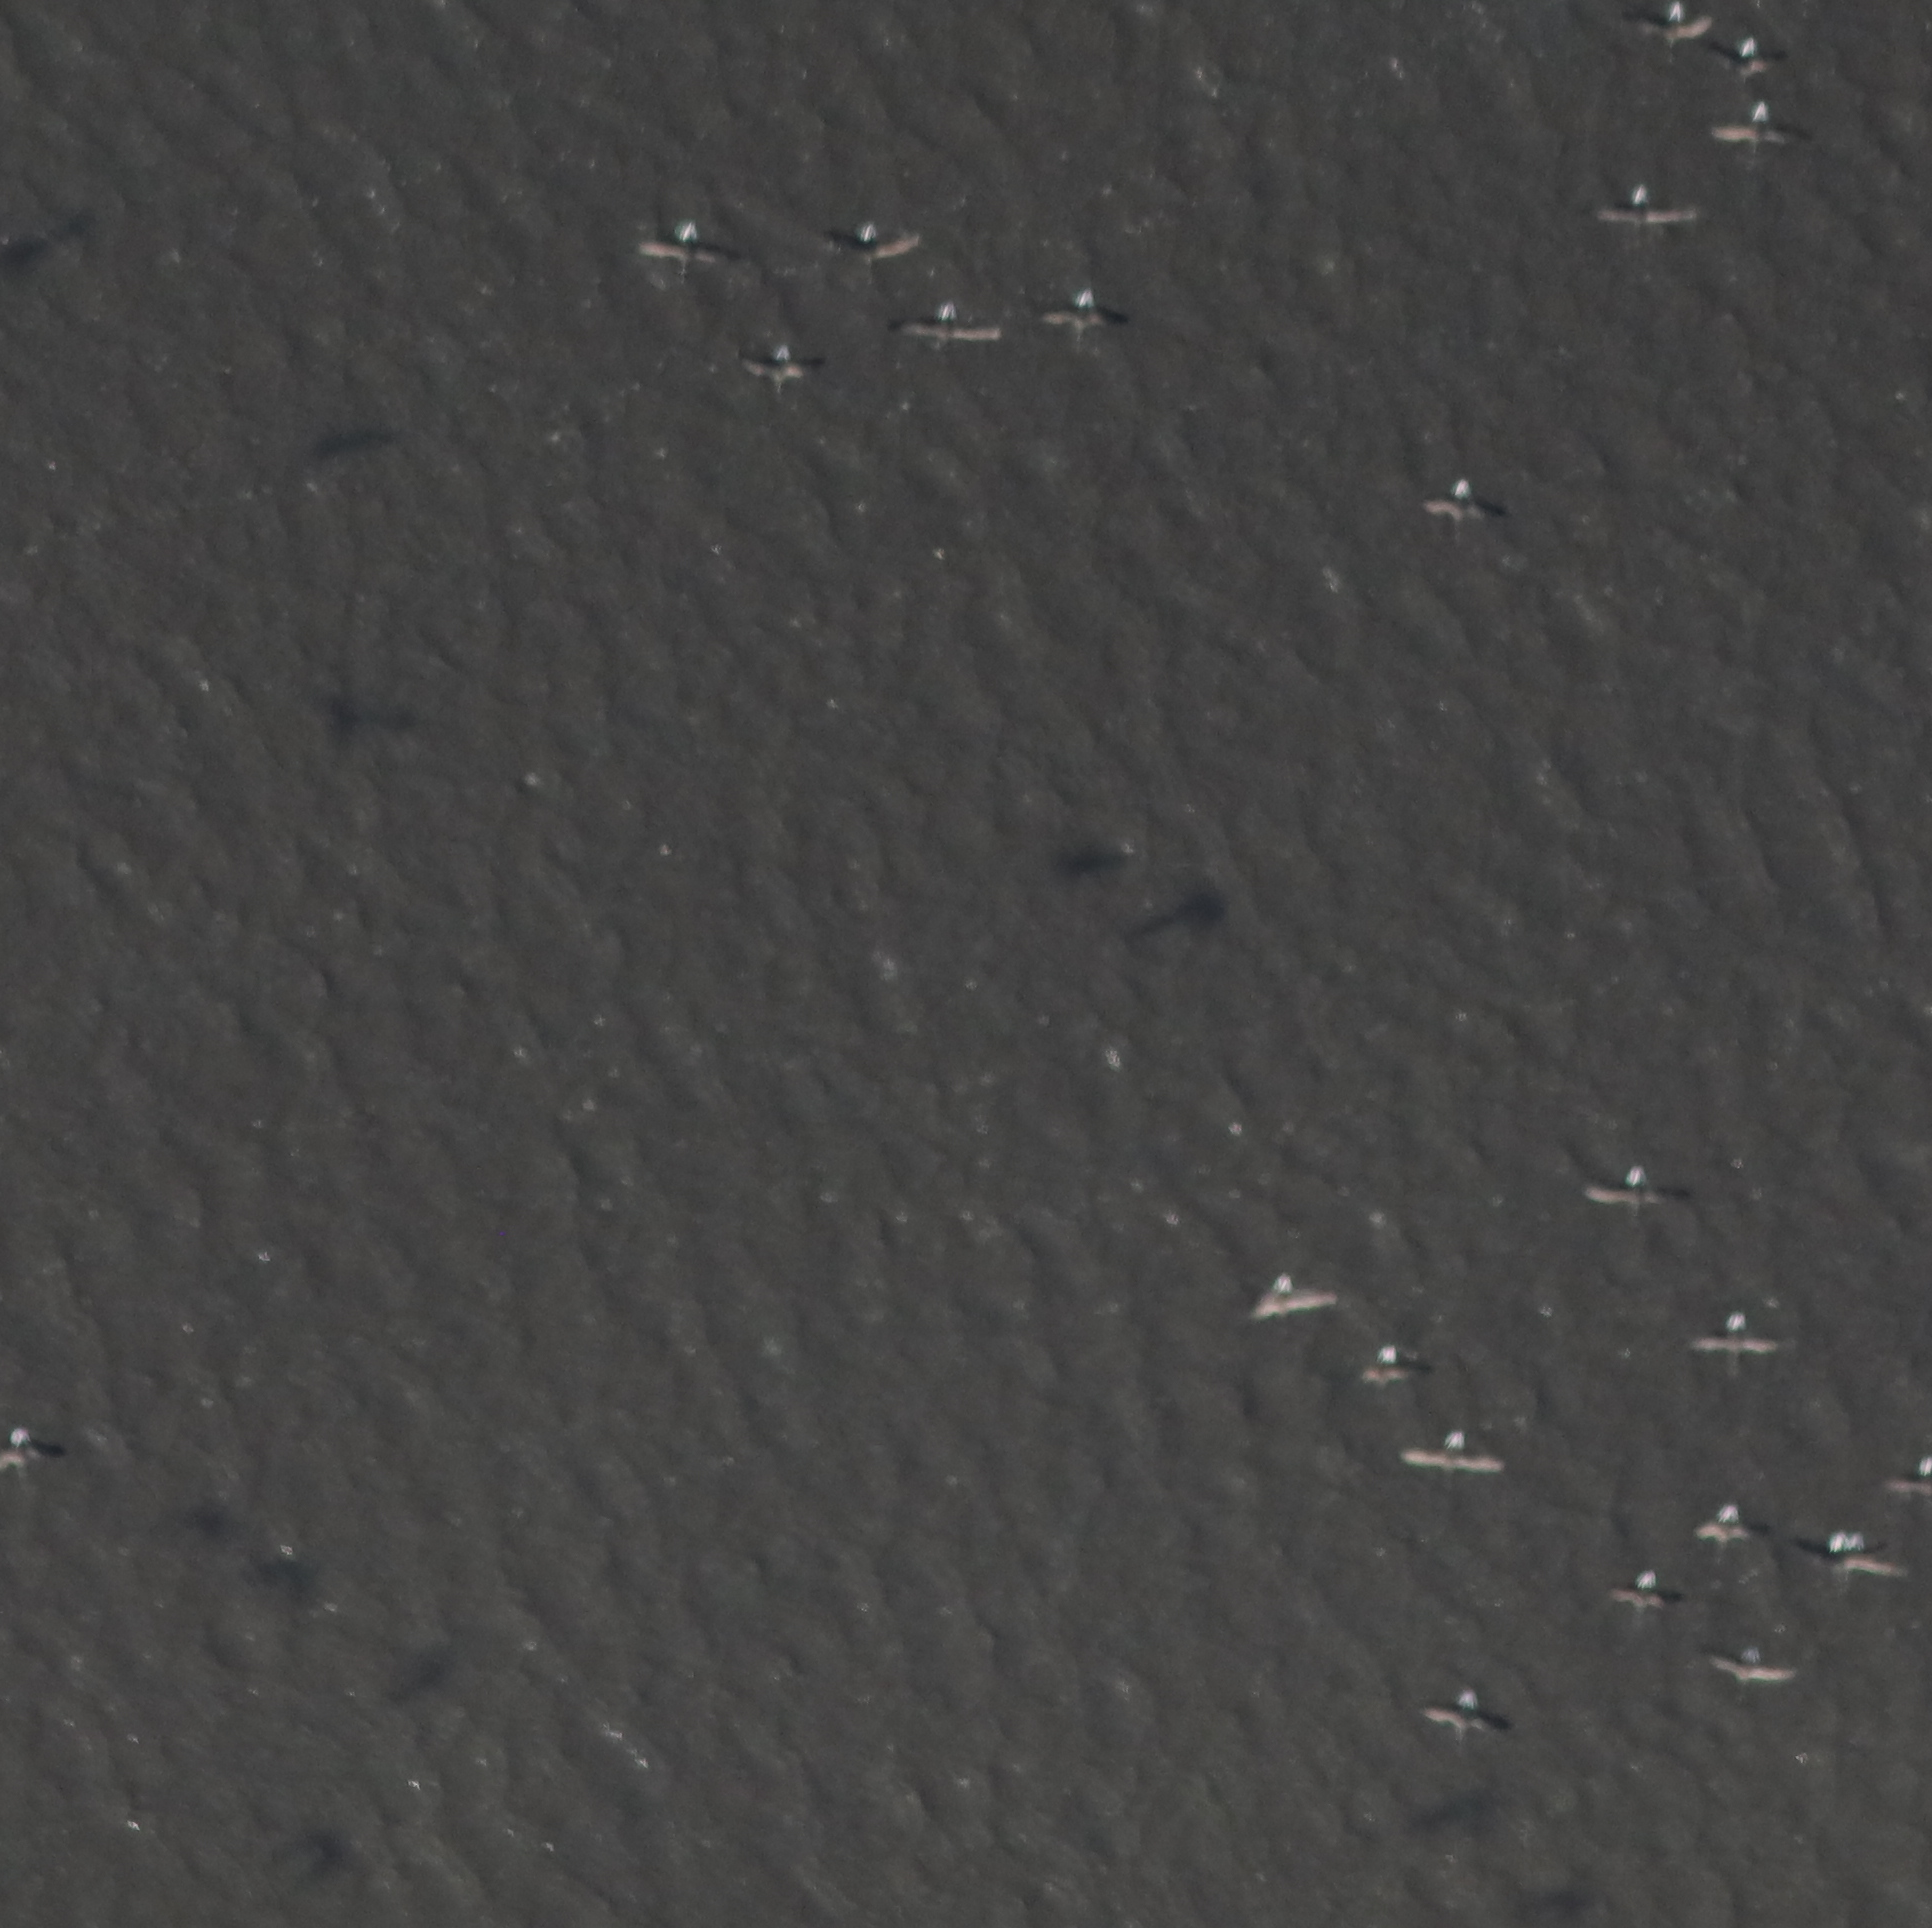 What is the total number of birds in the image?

22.